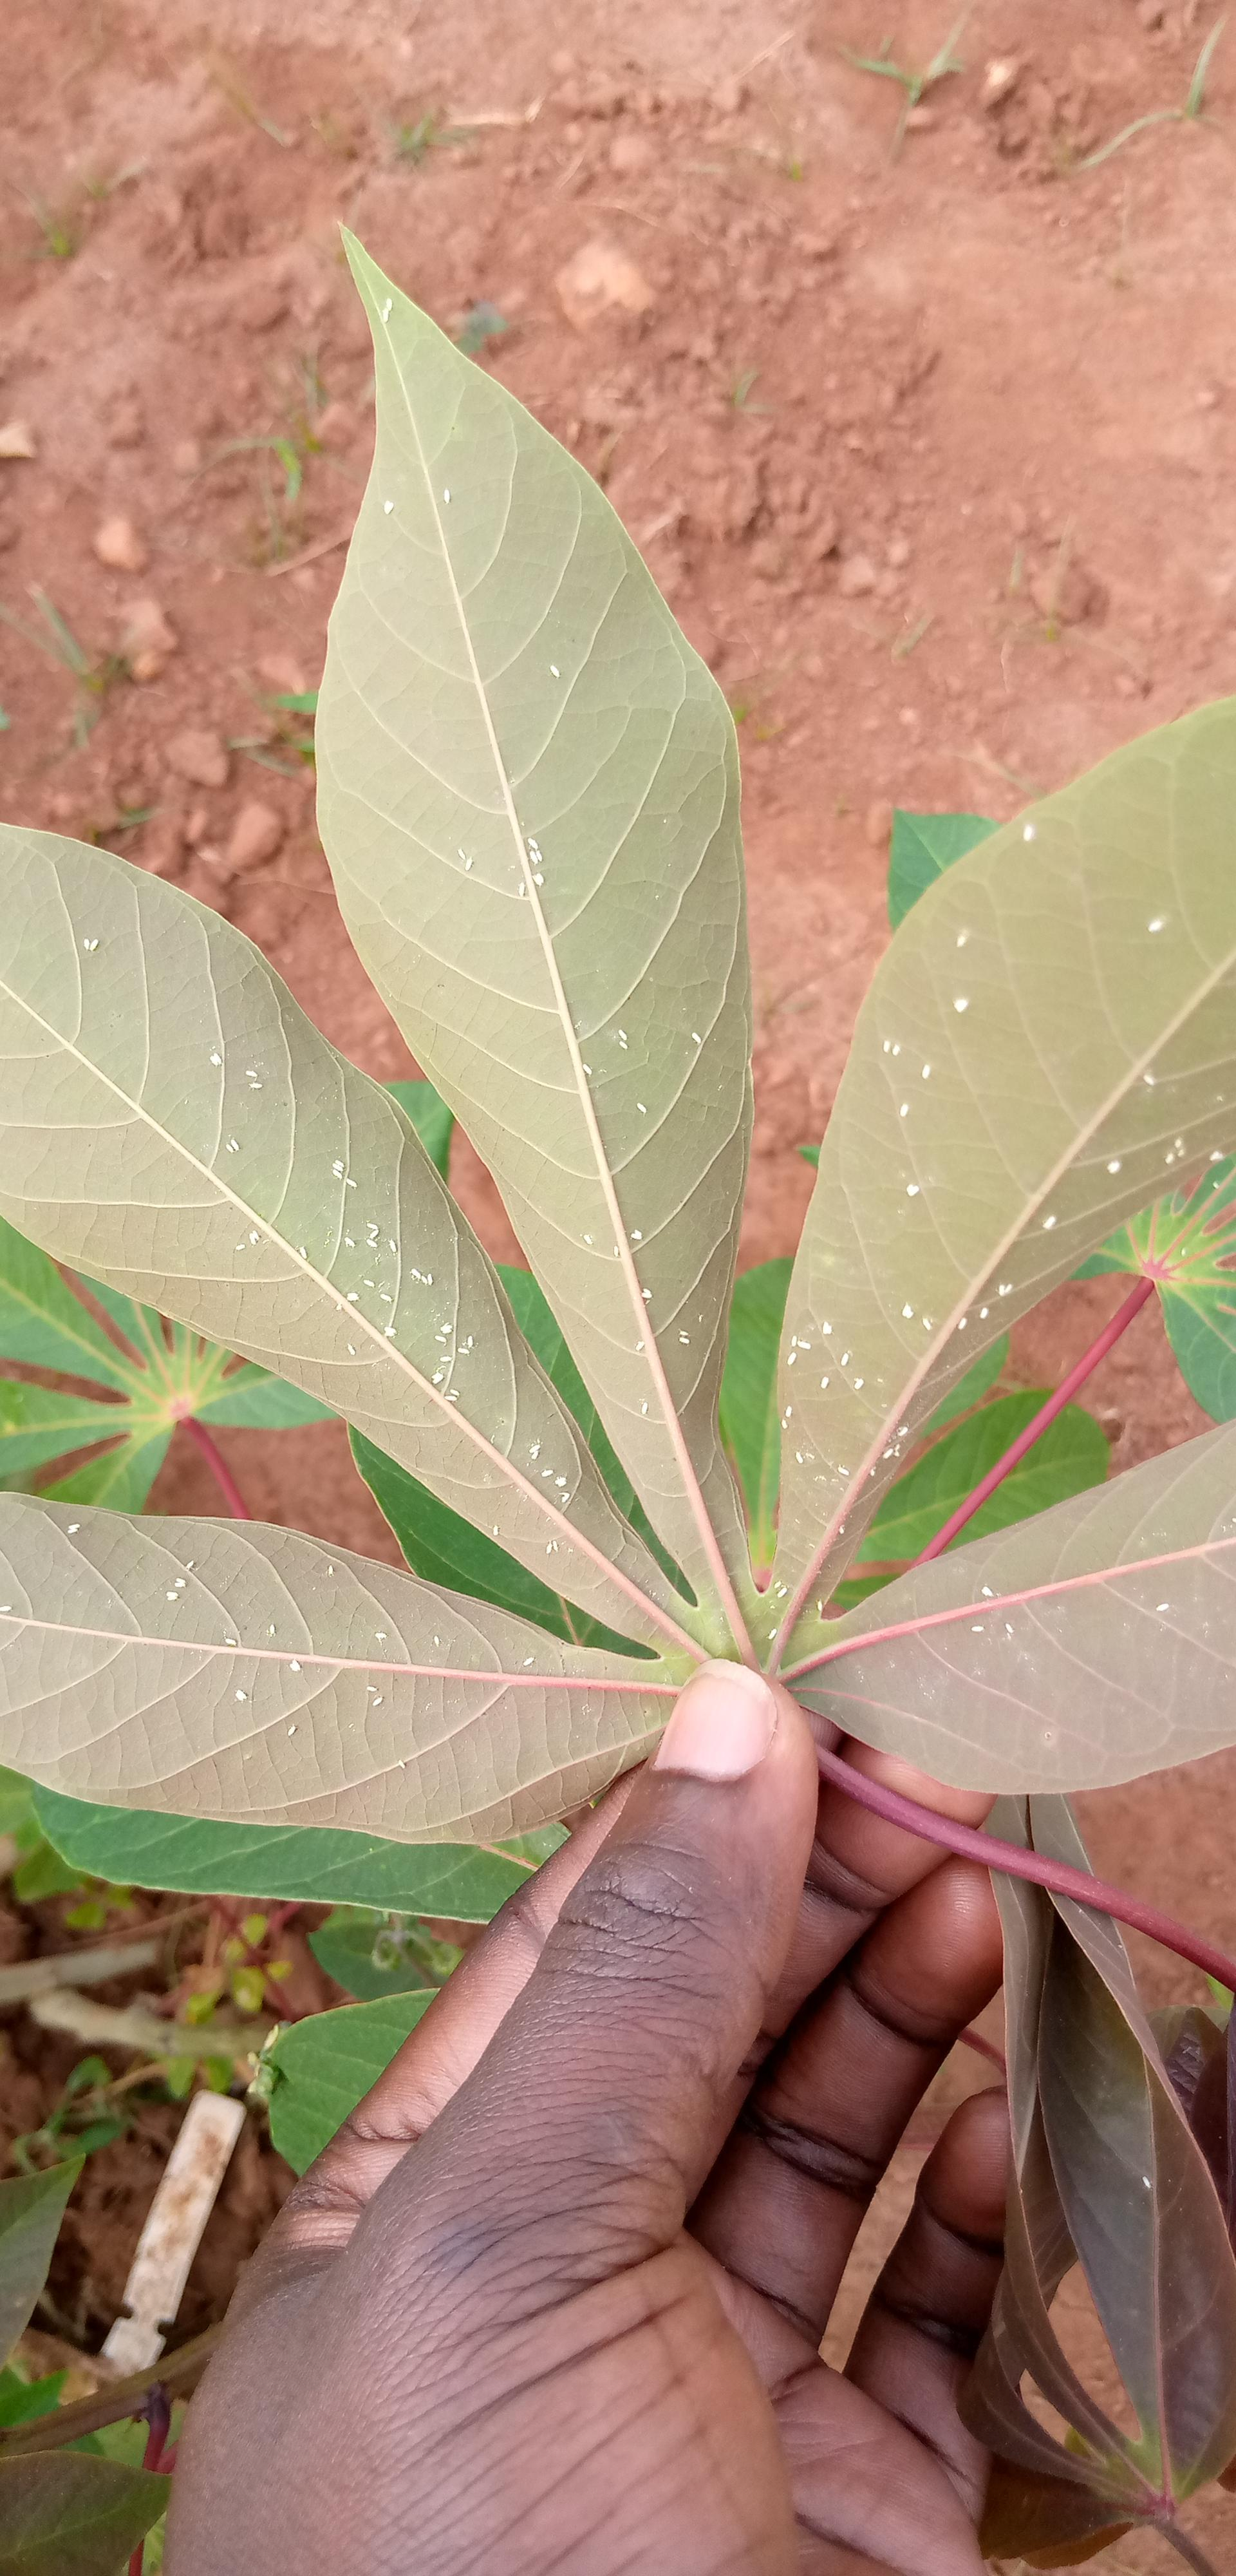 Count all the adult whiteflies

147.